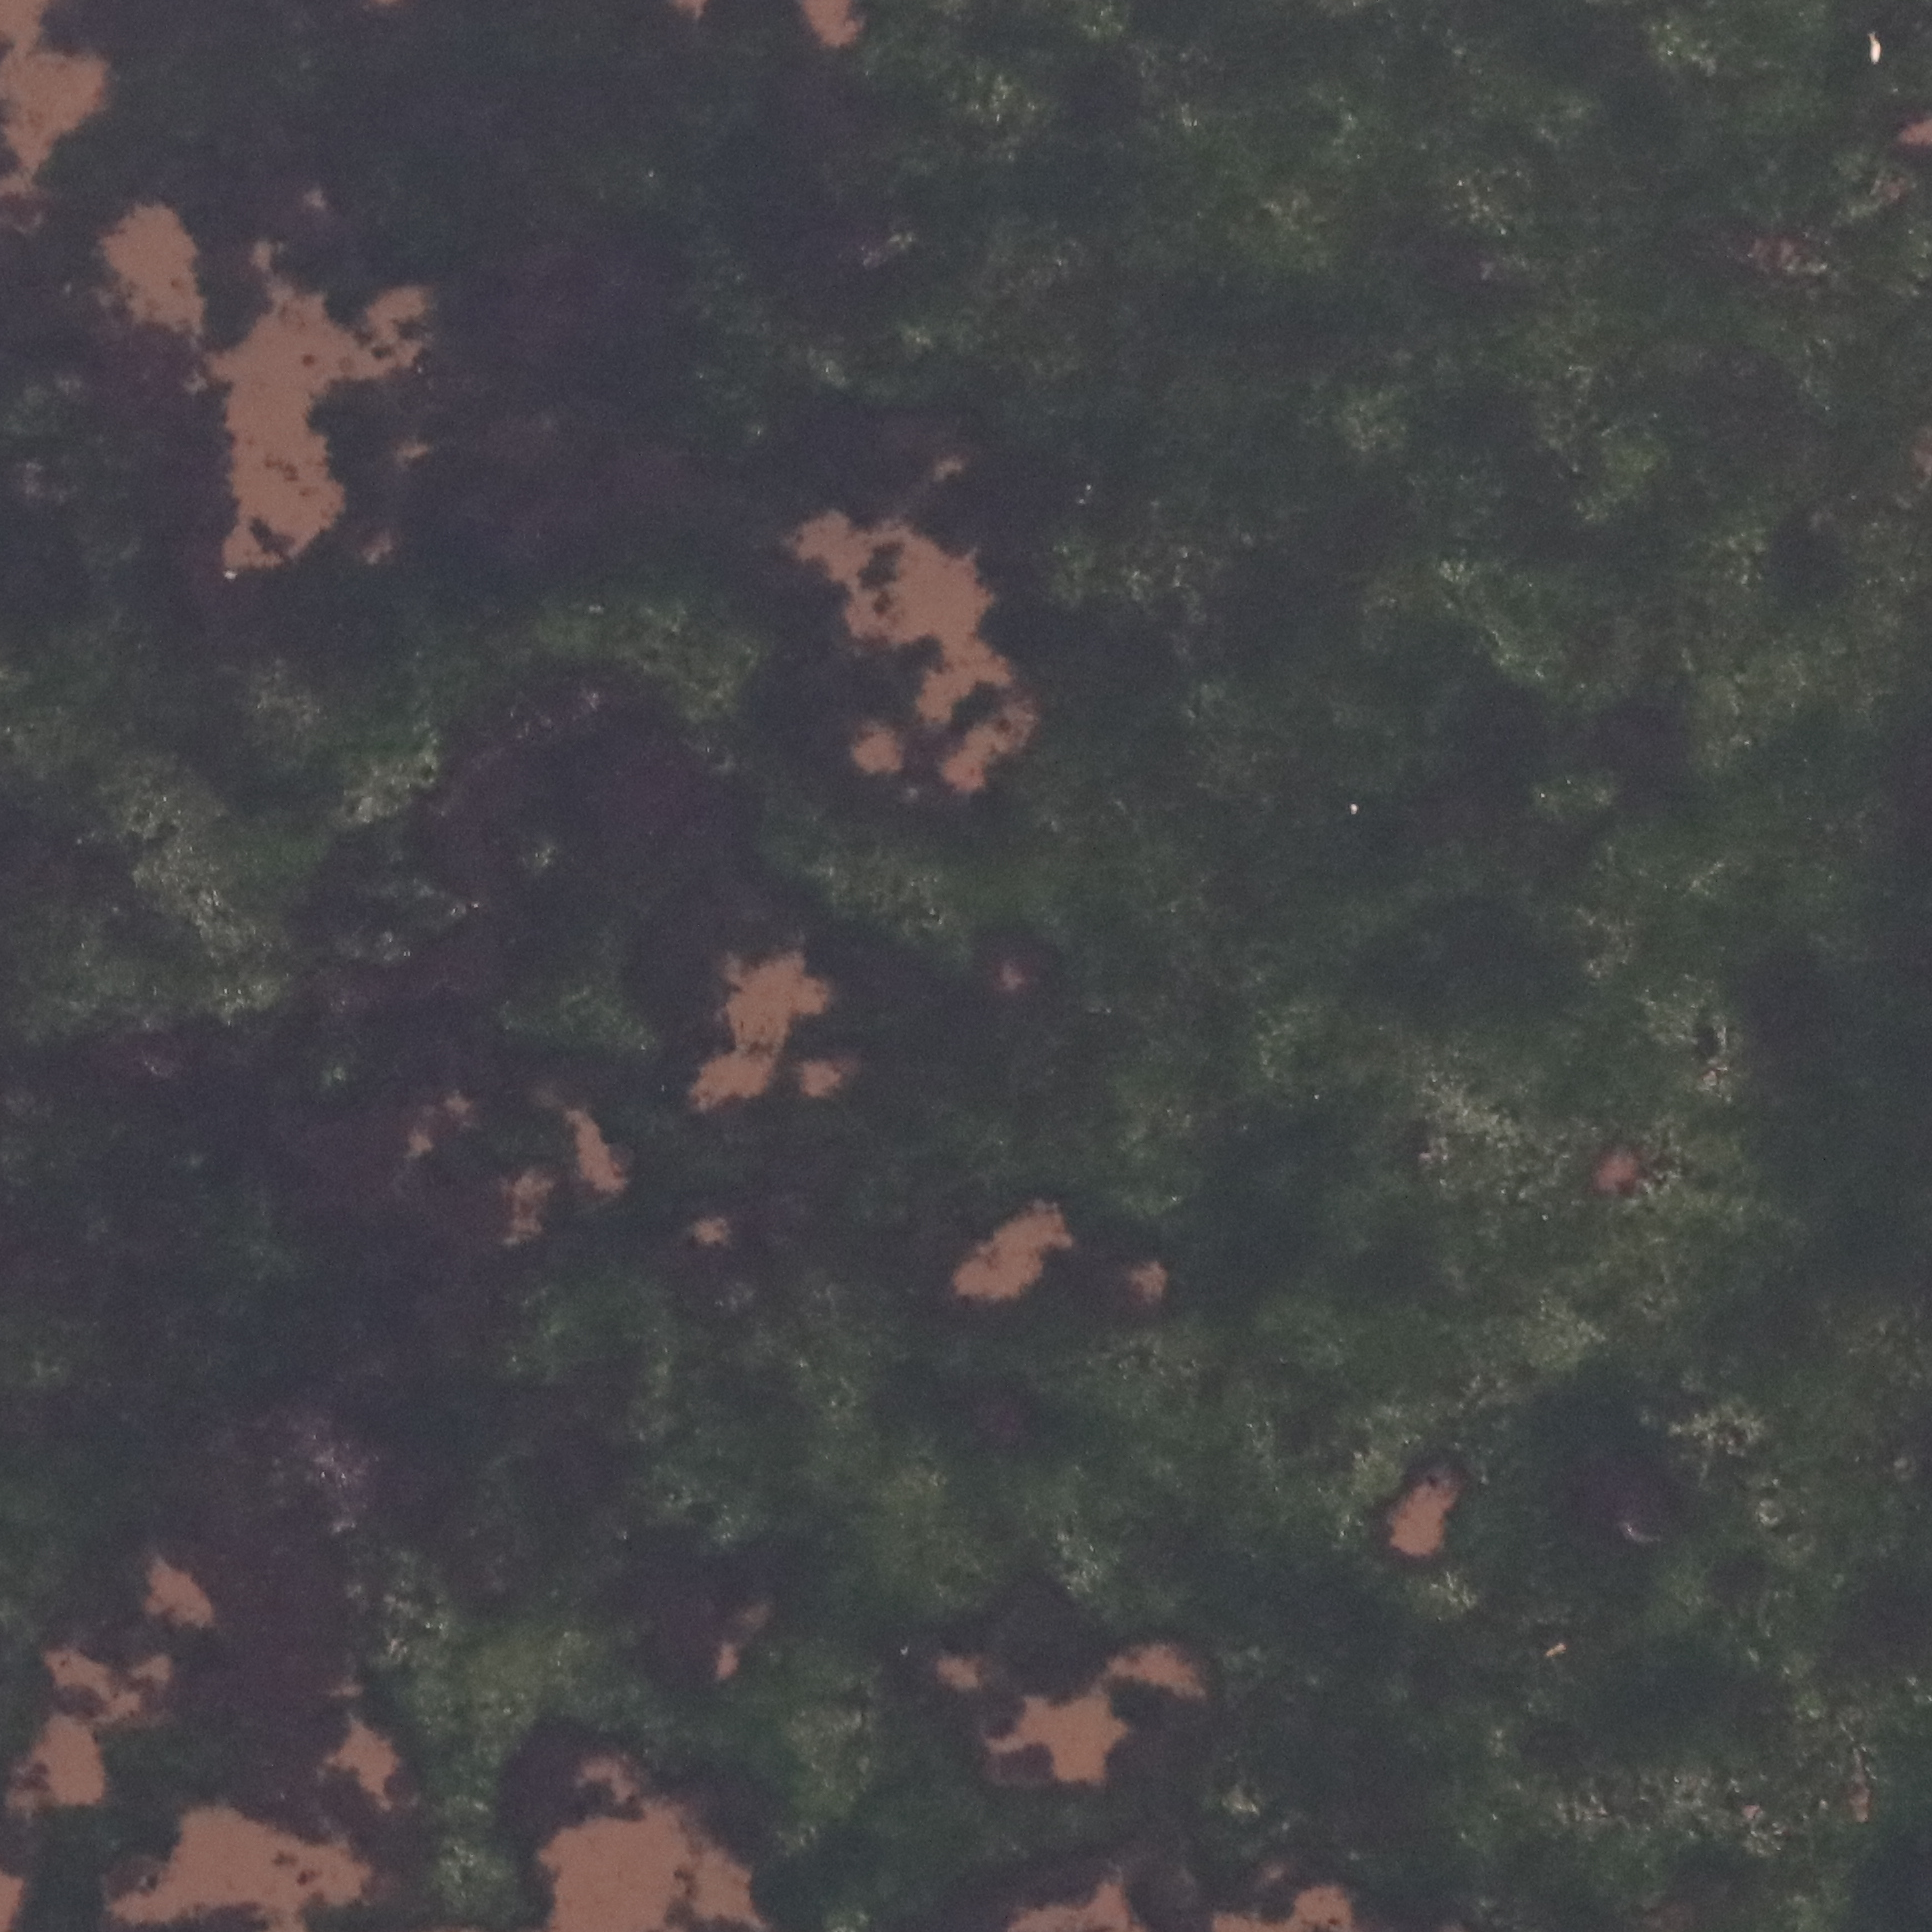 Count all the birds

0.